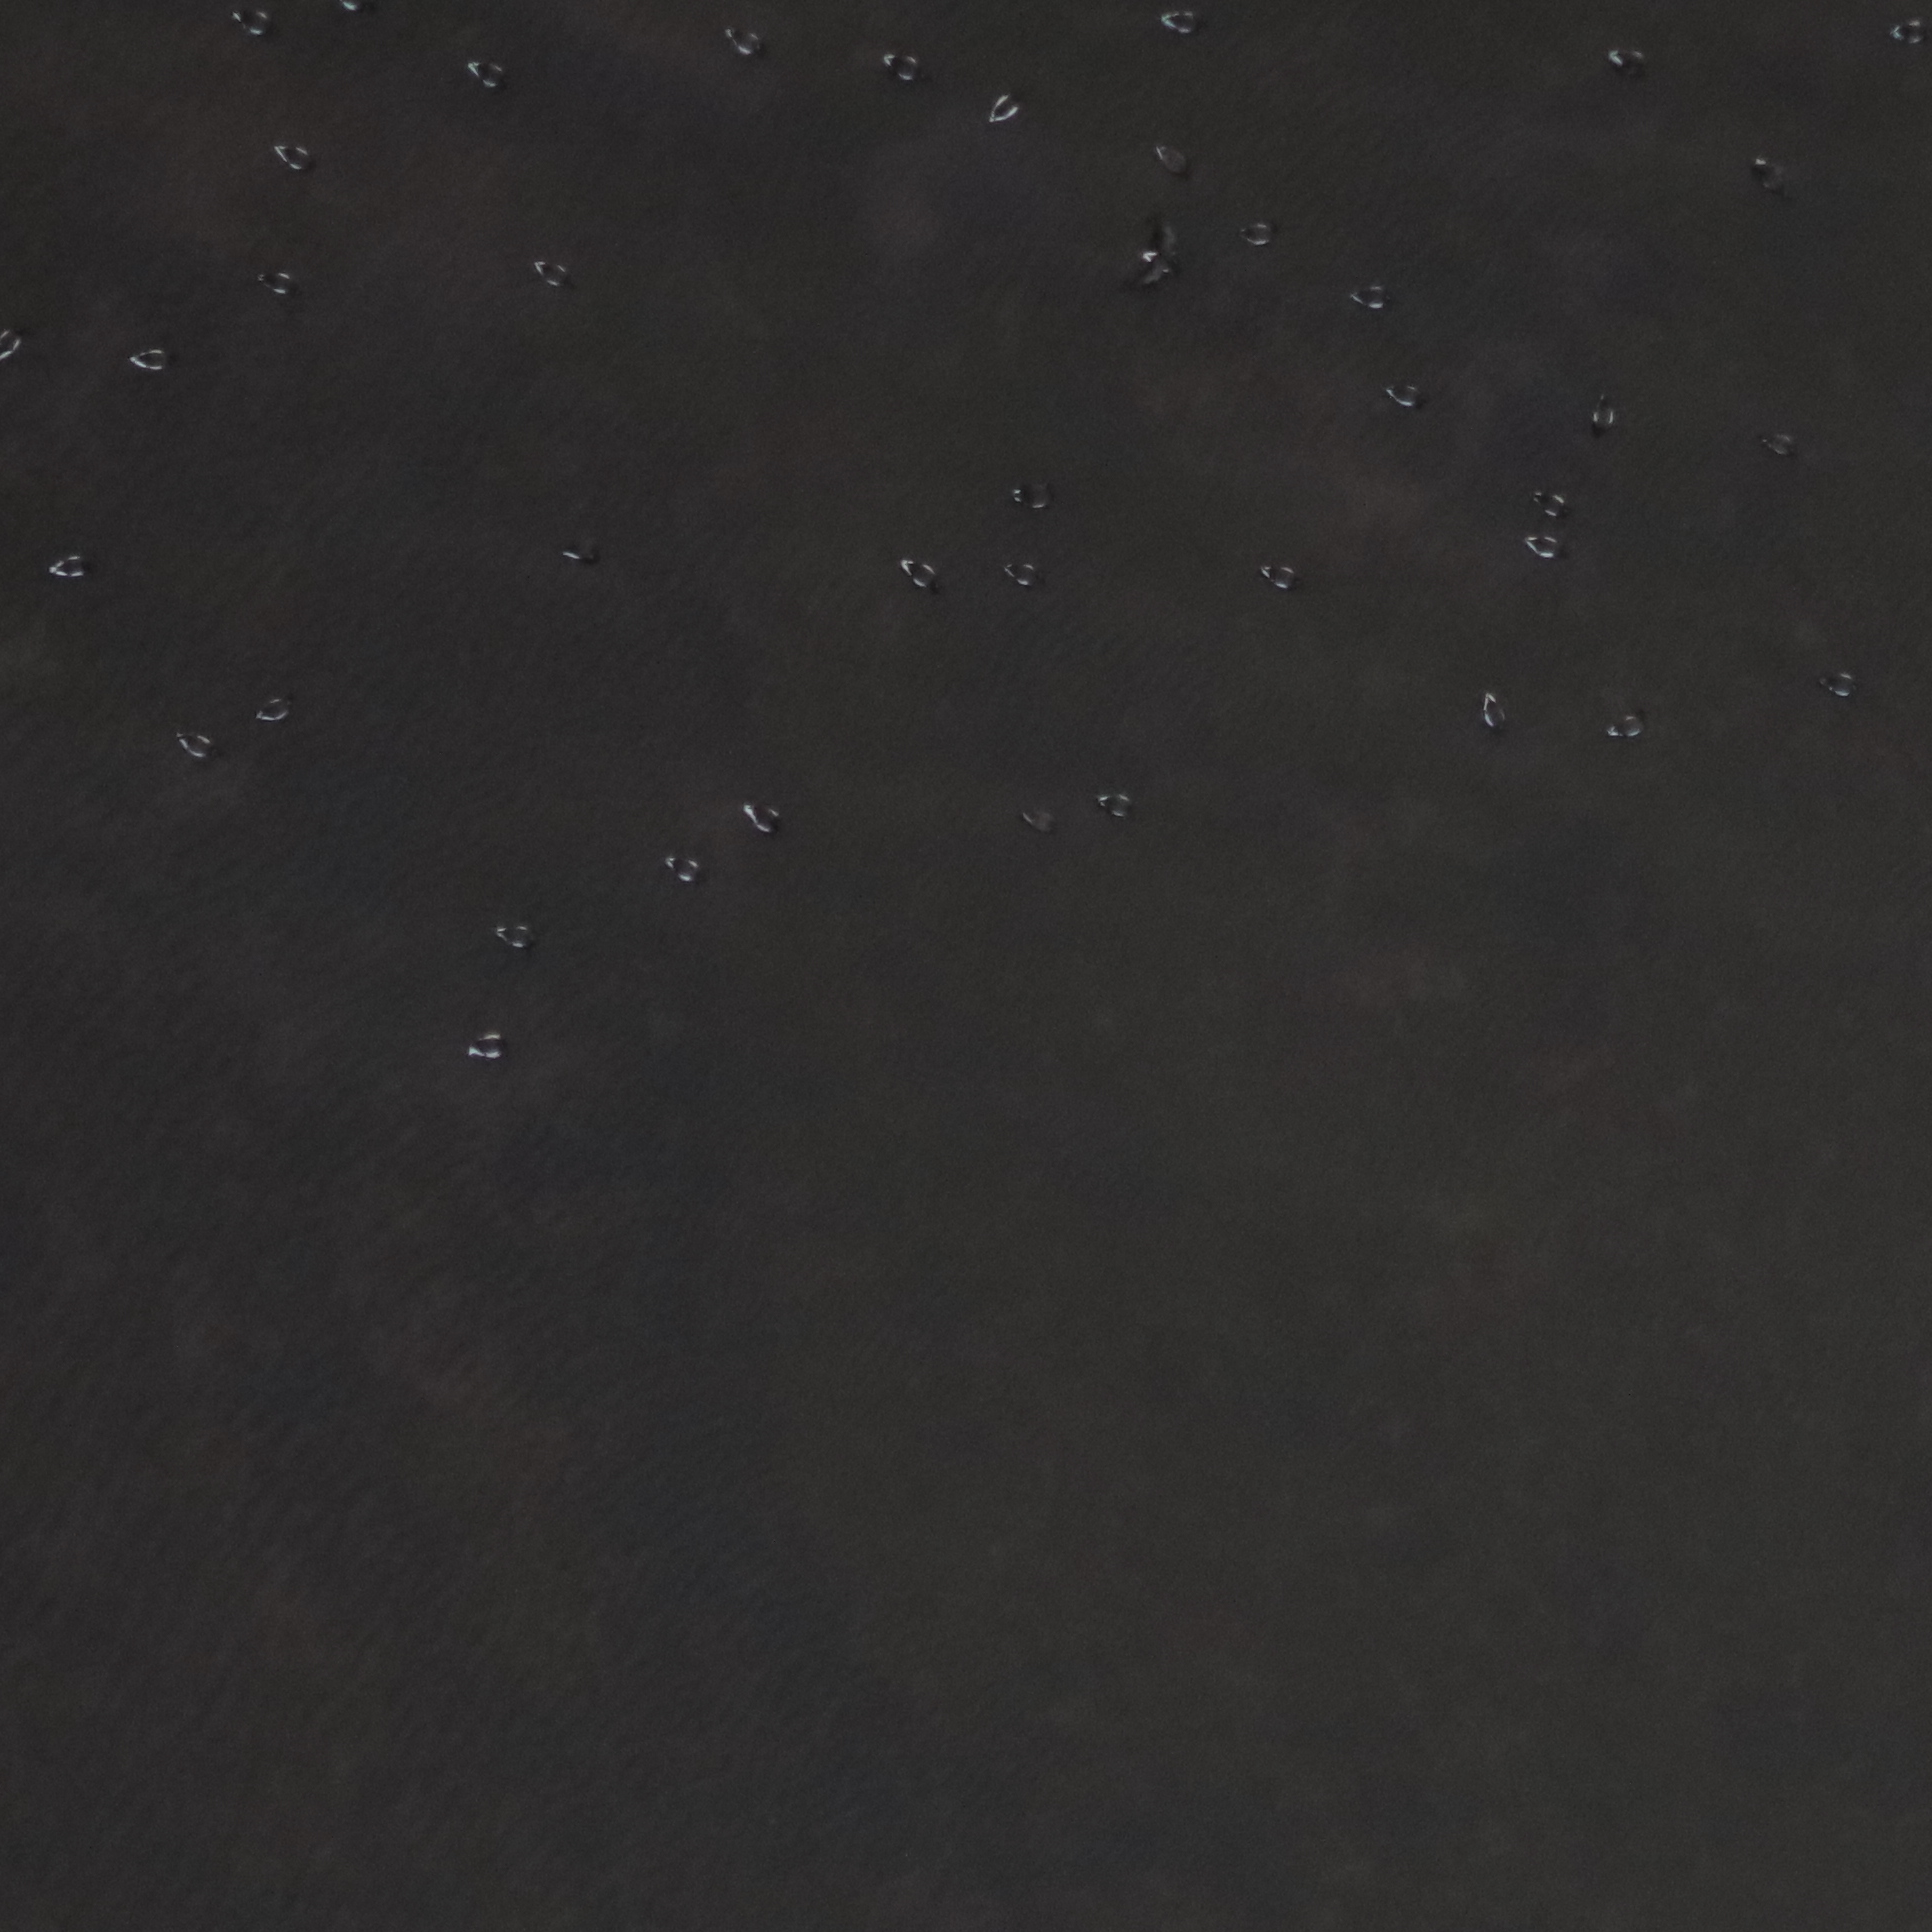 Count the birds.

40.